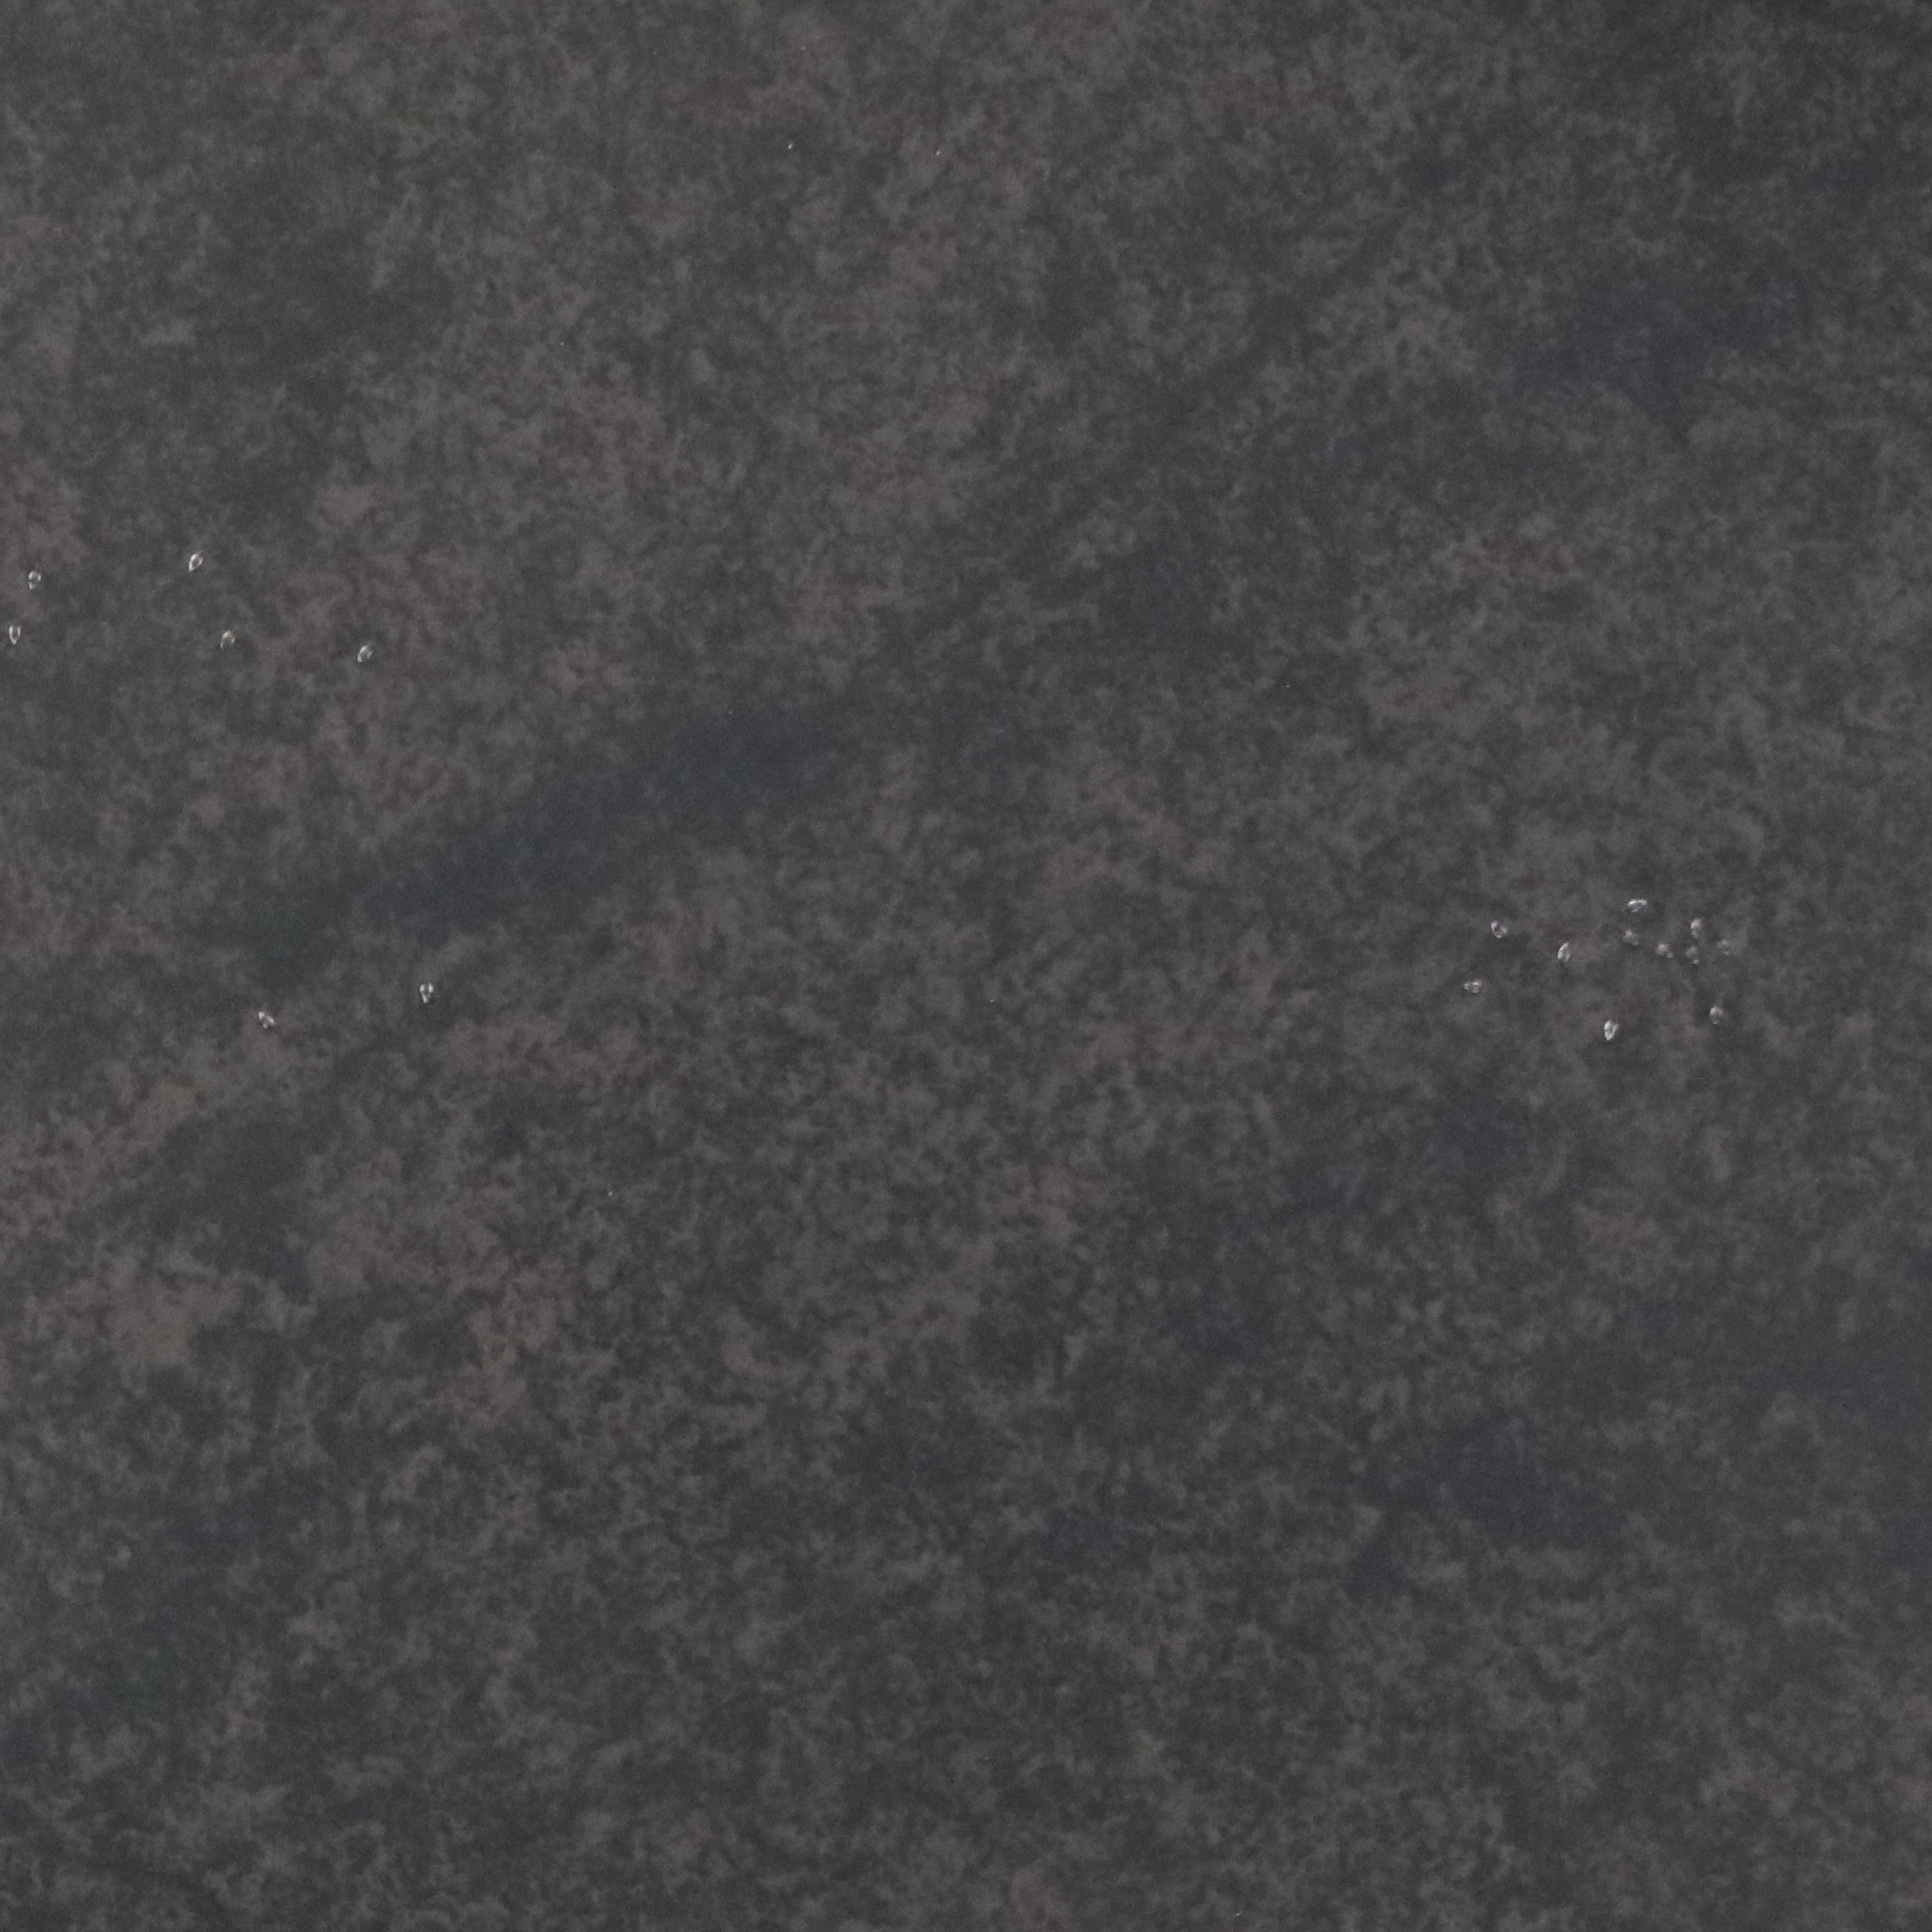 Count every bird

18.